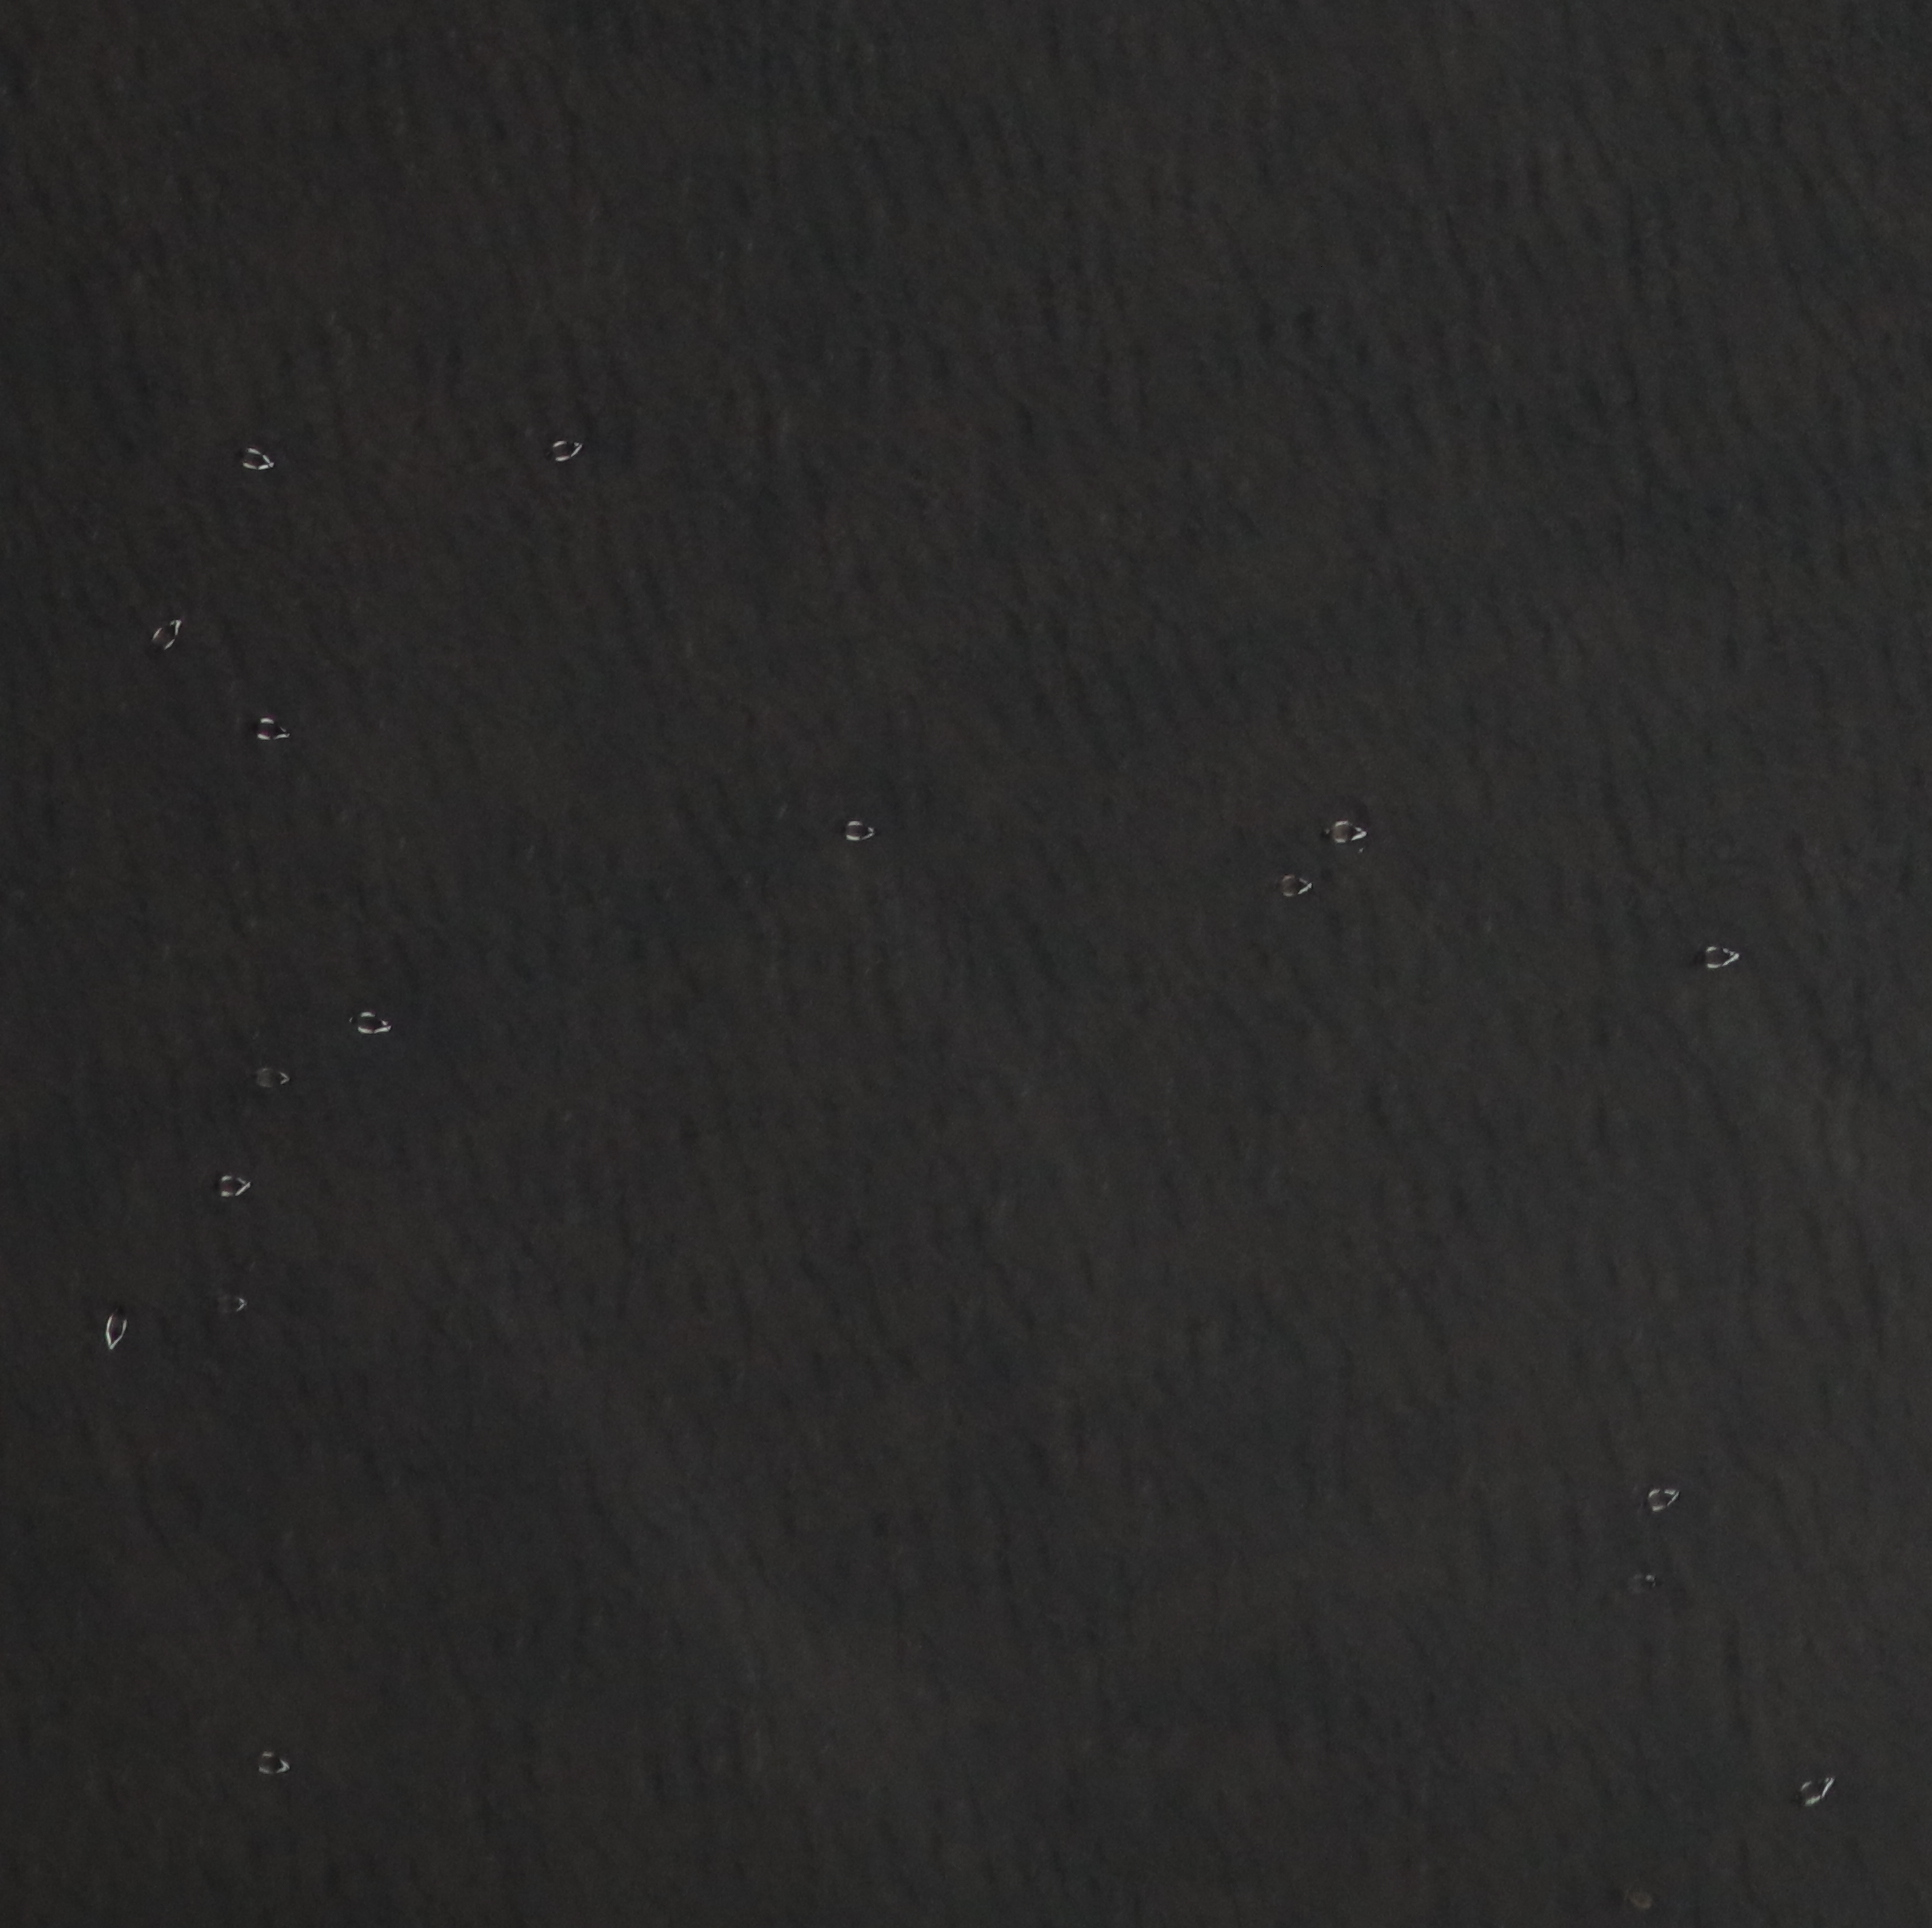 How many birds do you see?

17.